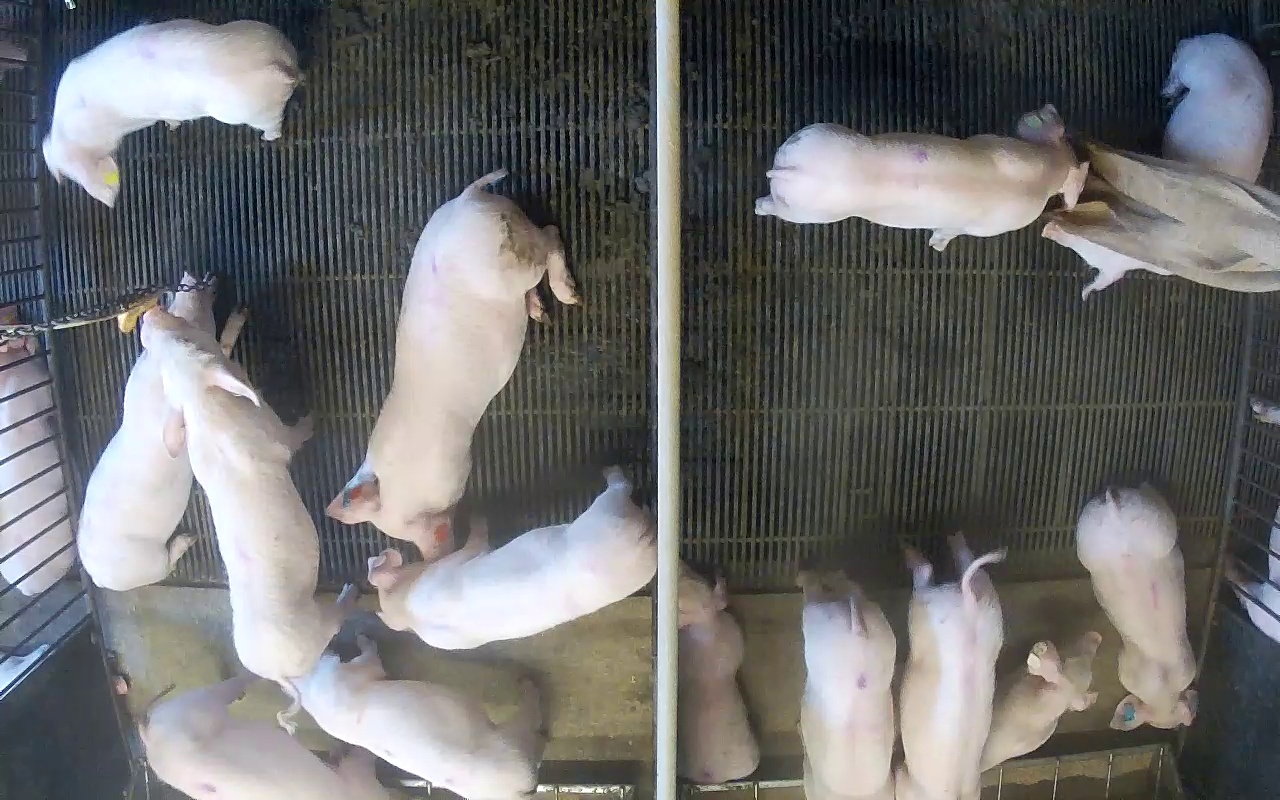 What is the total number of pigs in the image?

16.